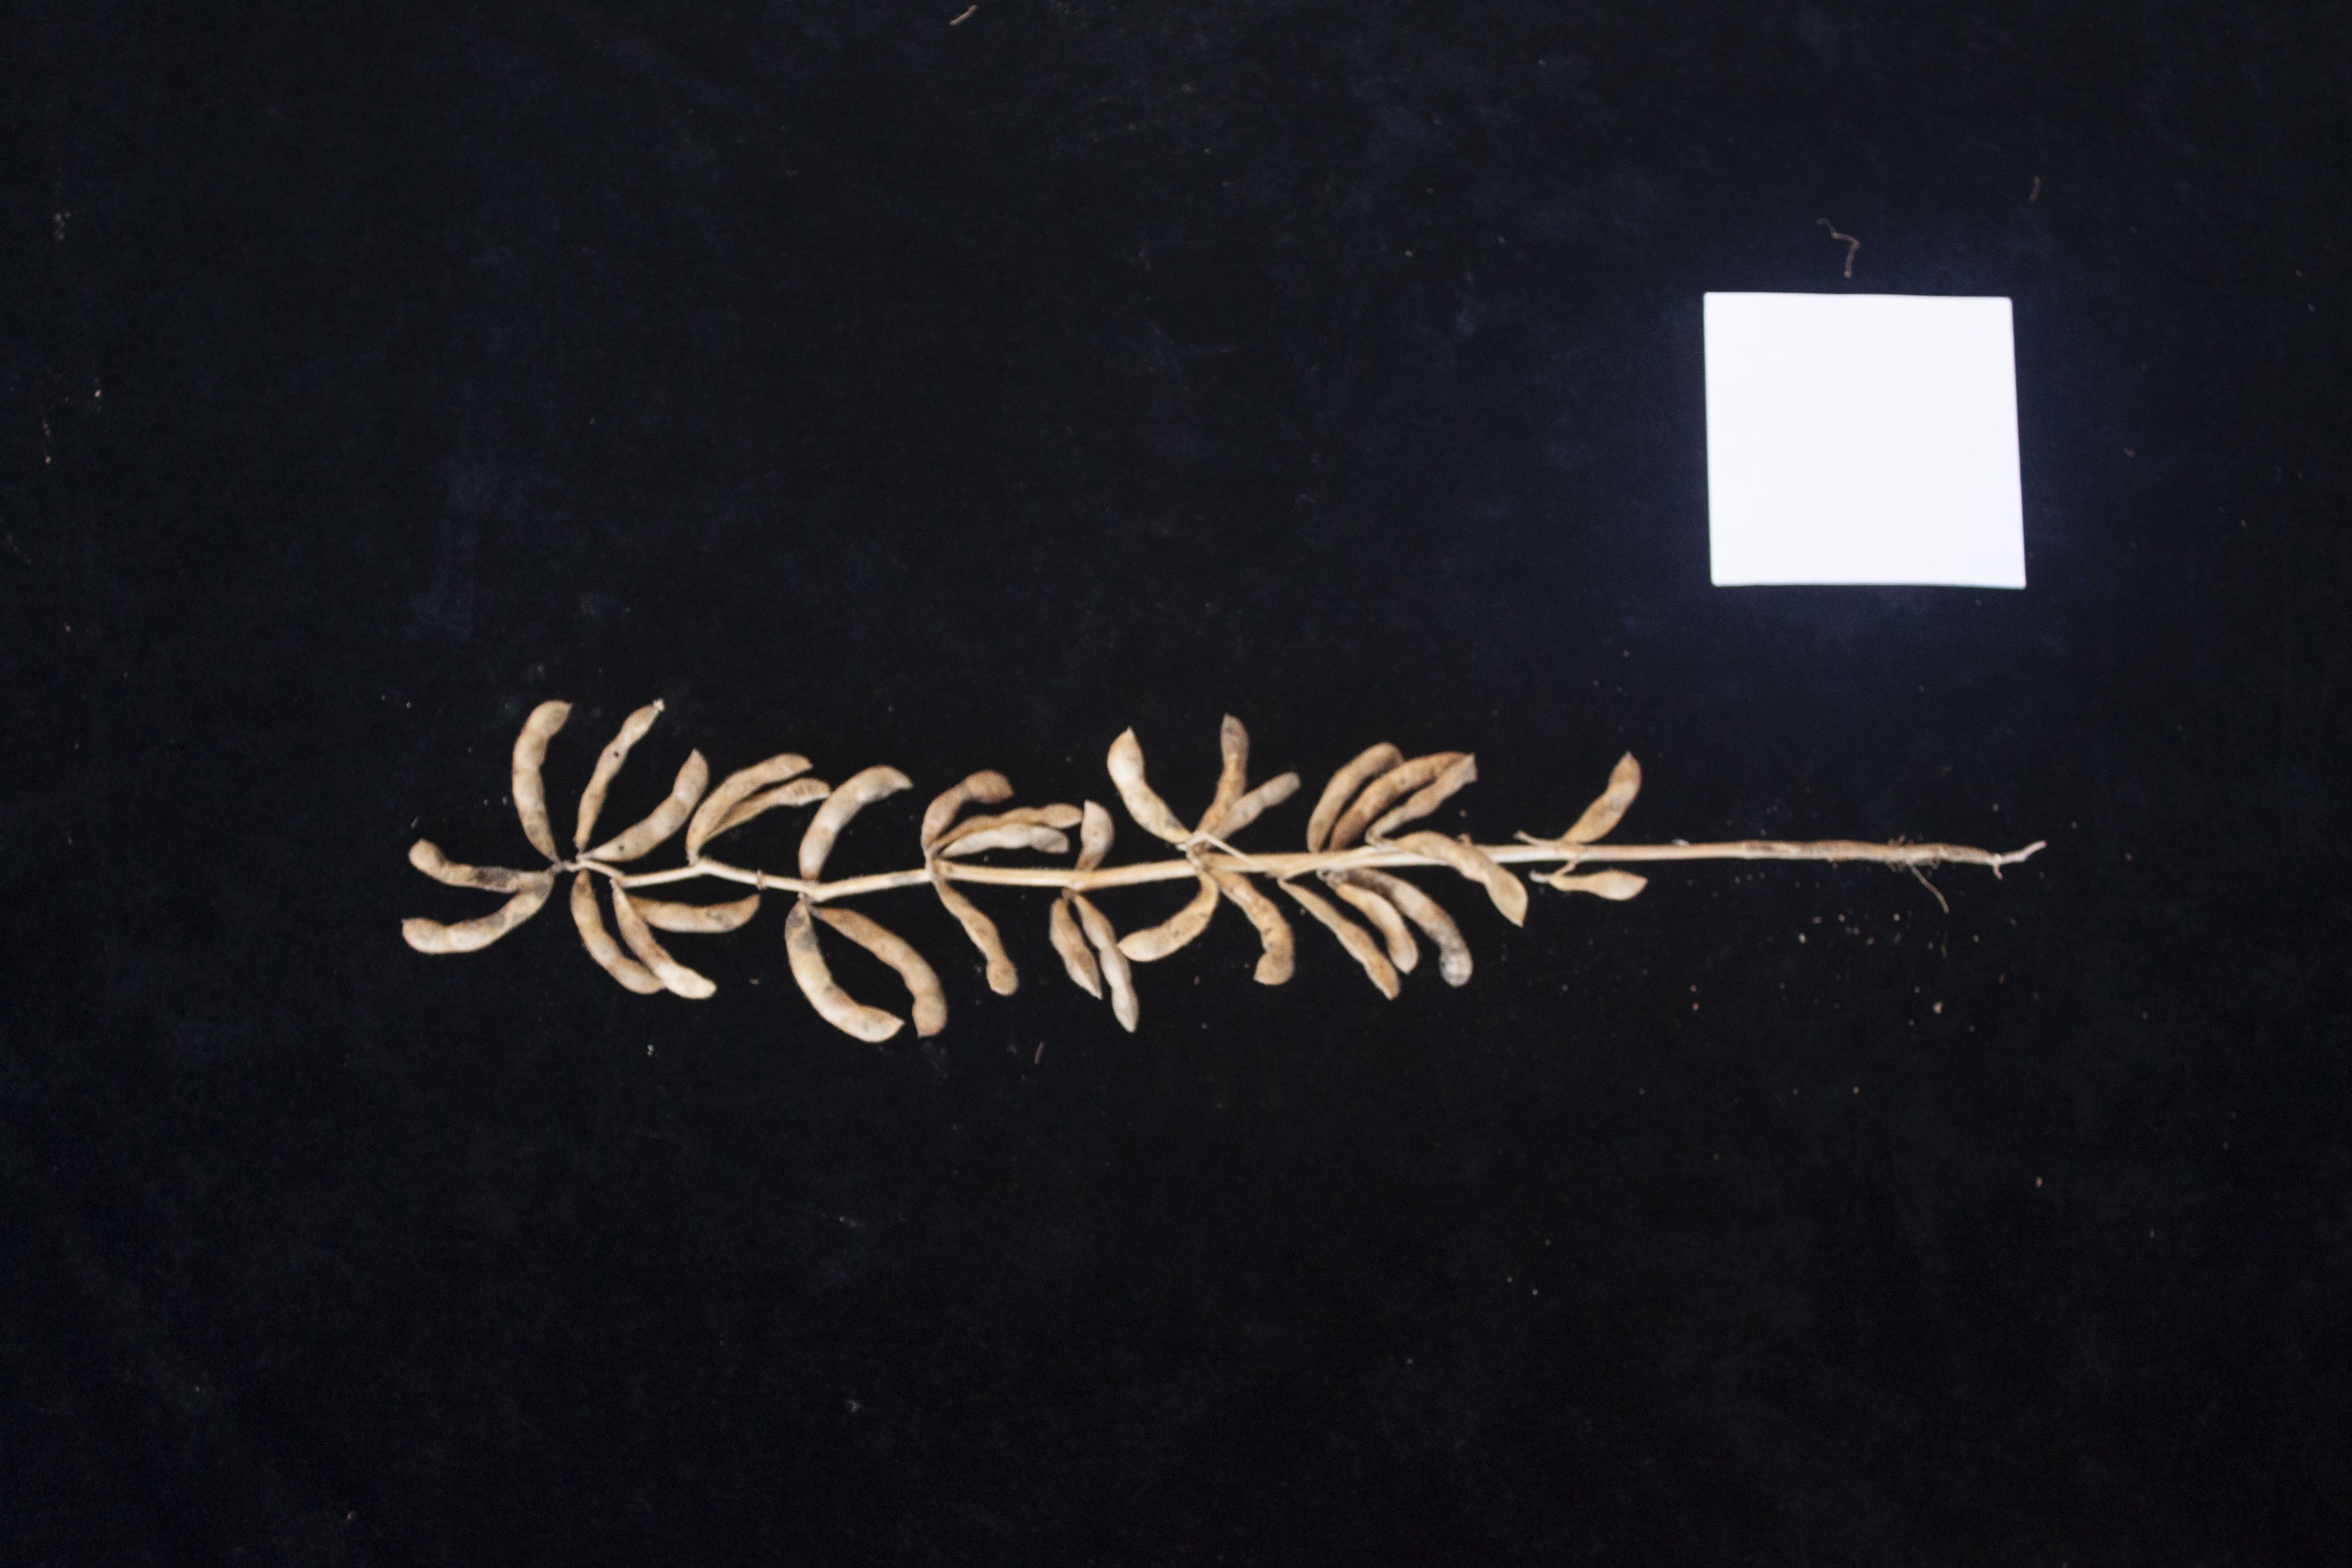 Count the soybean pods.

34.